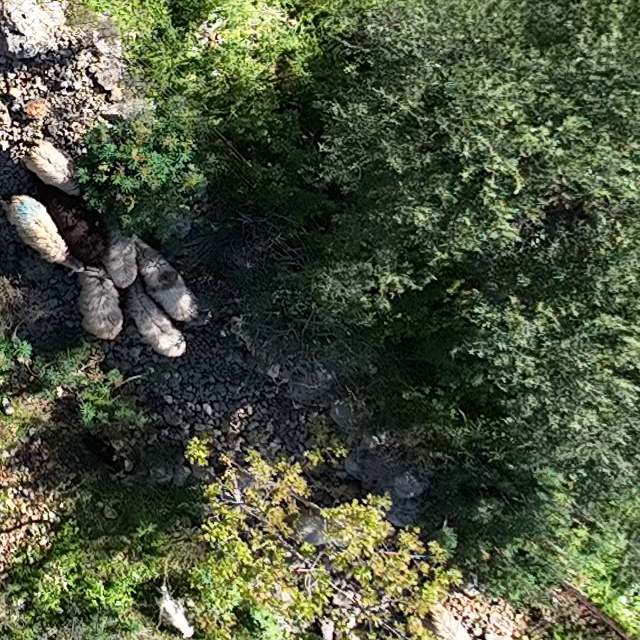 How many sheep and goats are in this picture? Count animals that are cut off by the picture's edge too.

9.